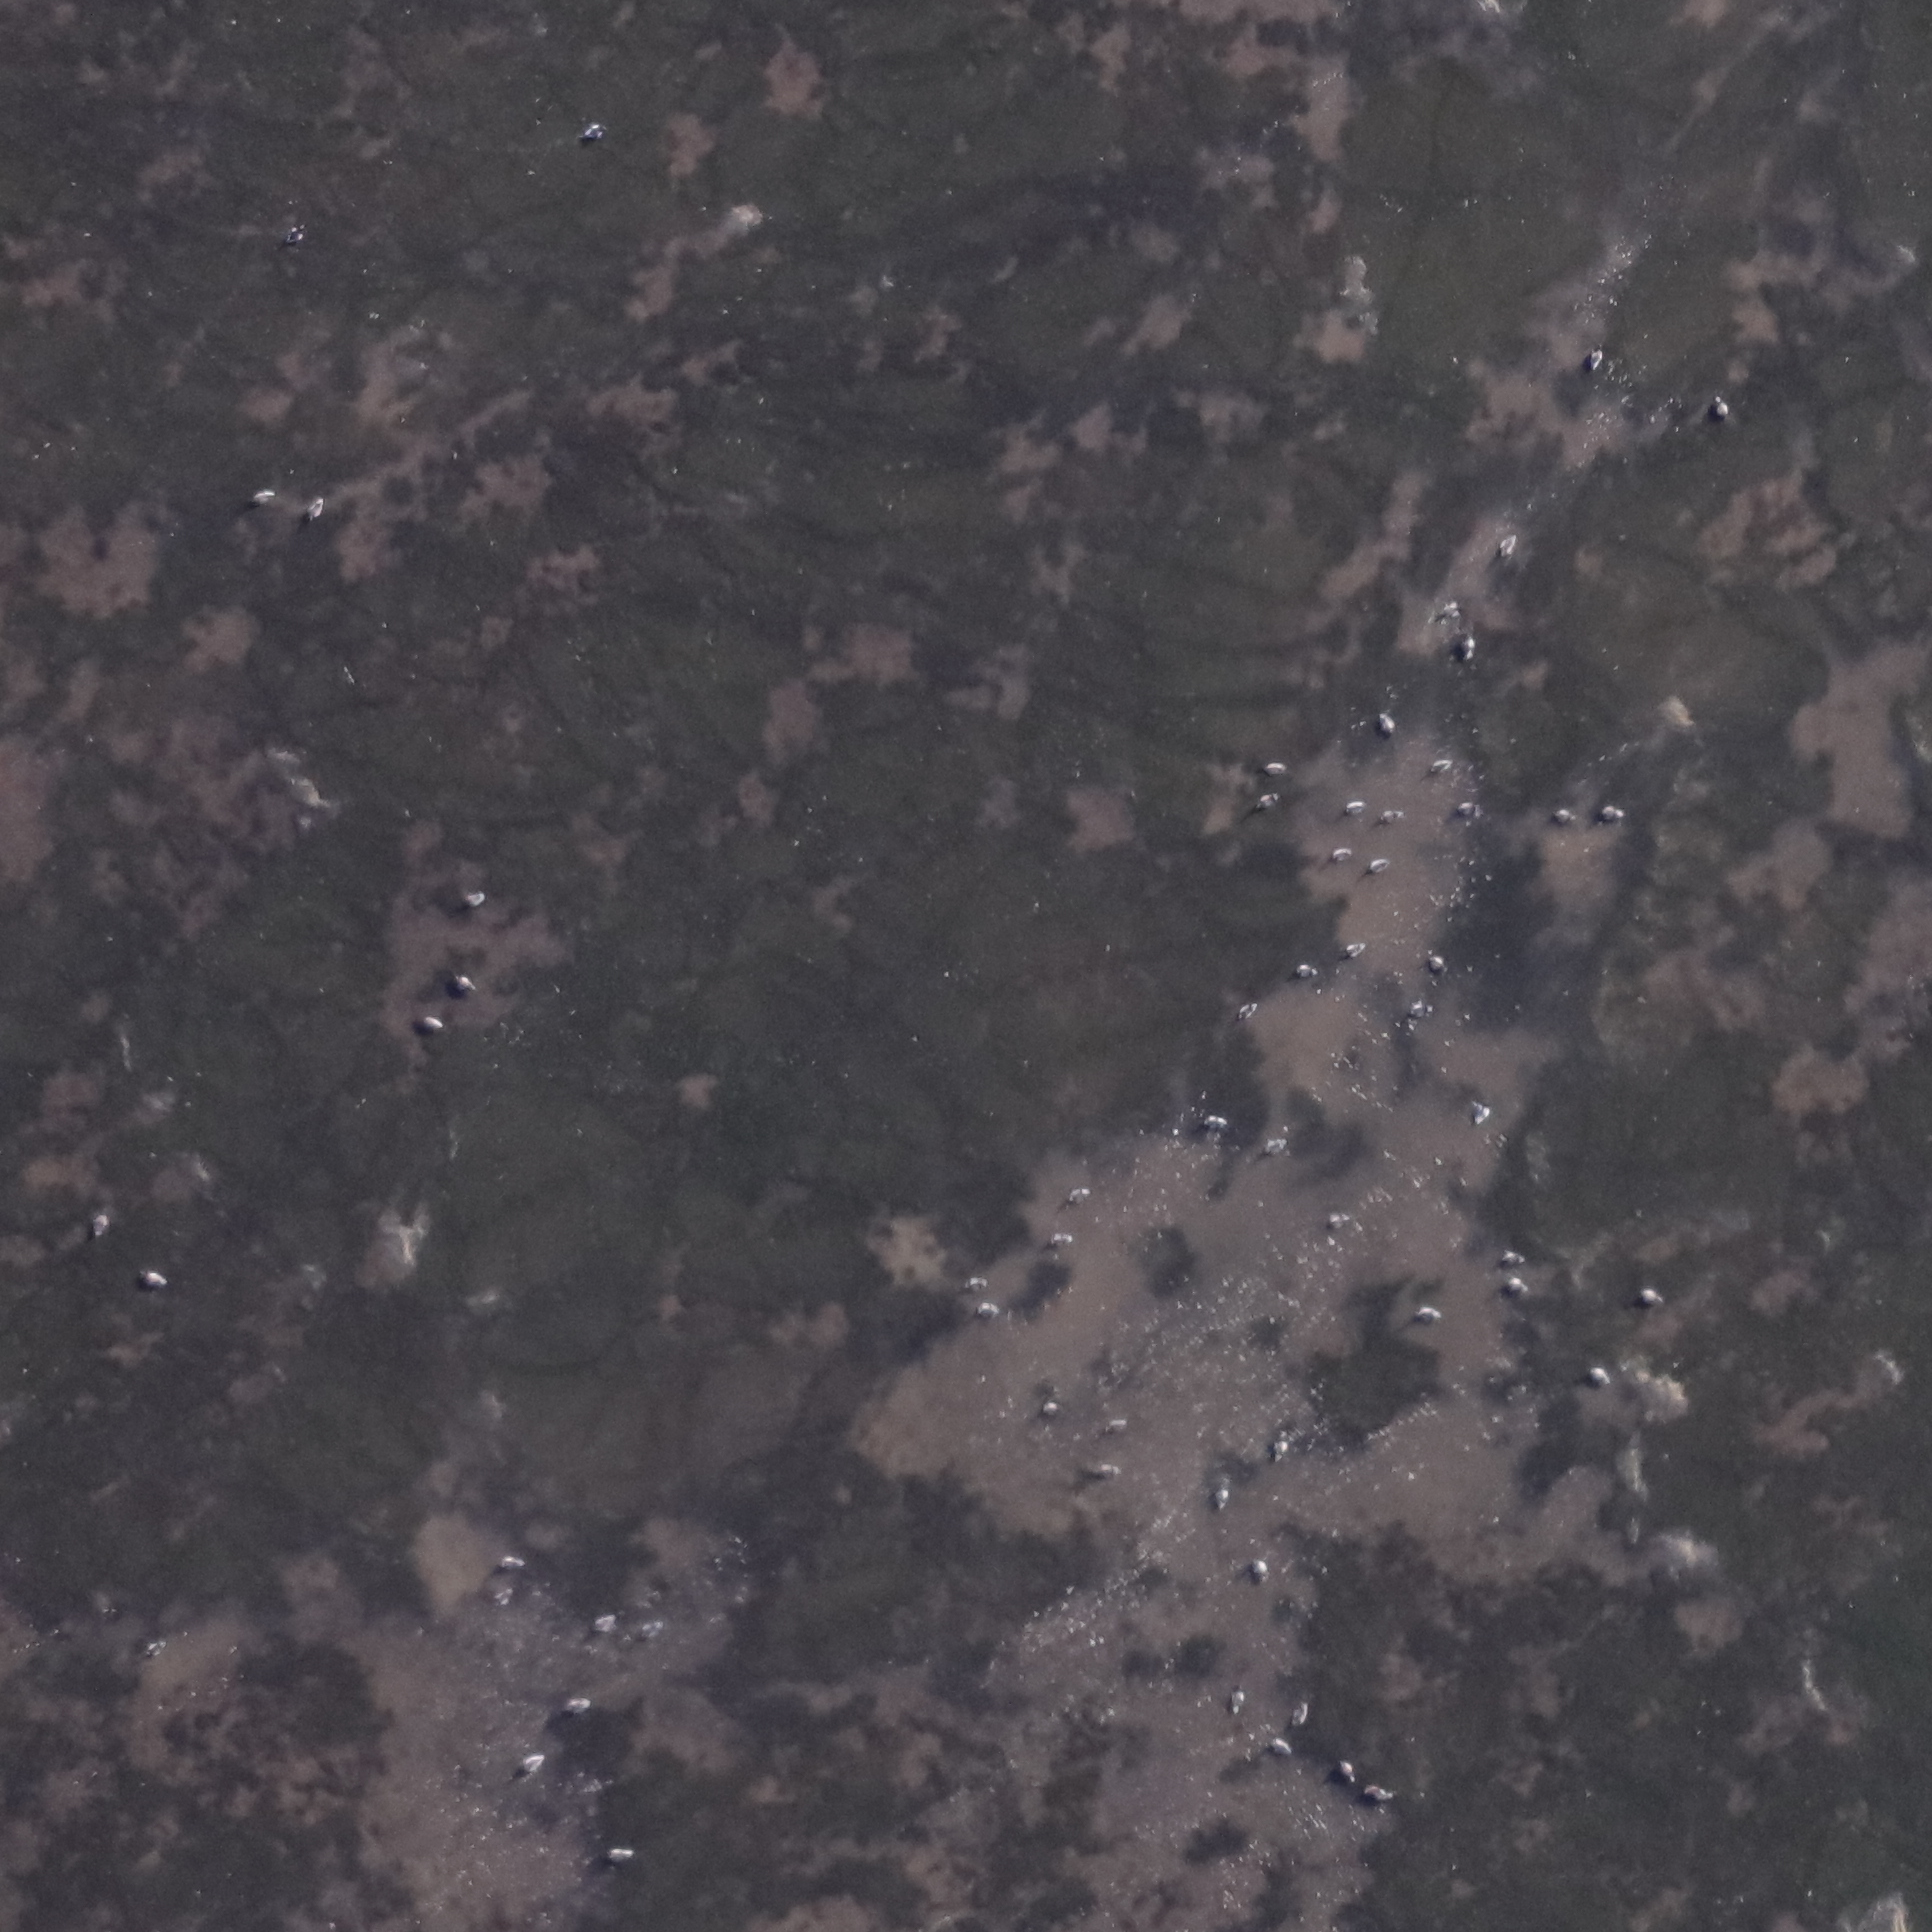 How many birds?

62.